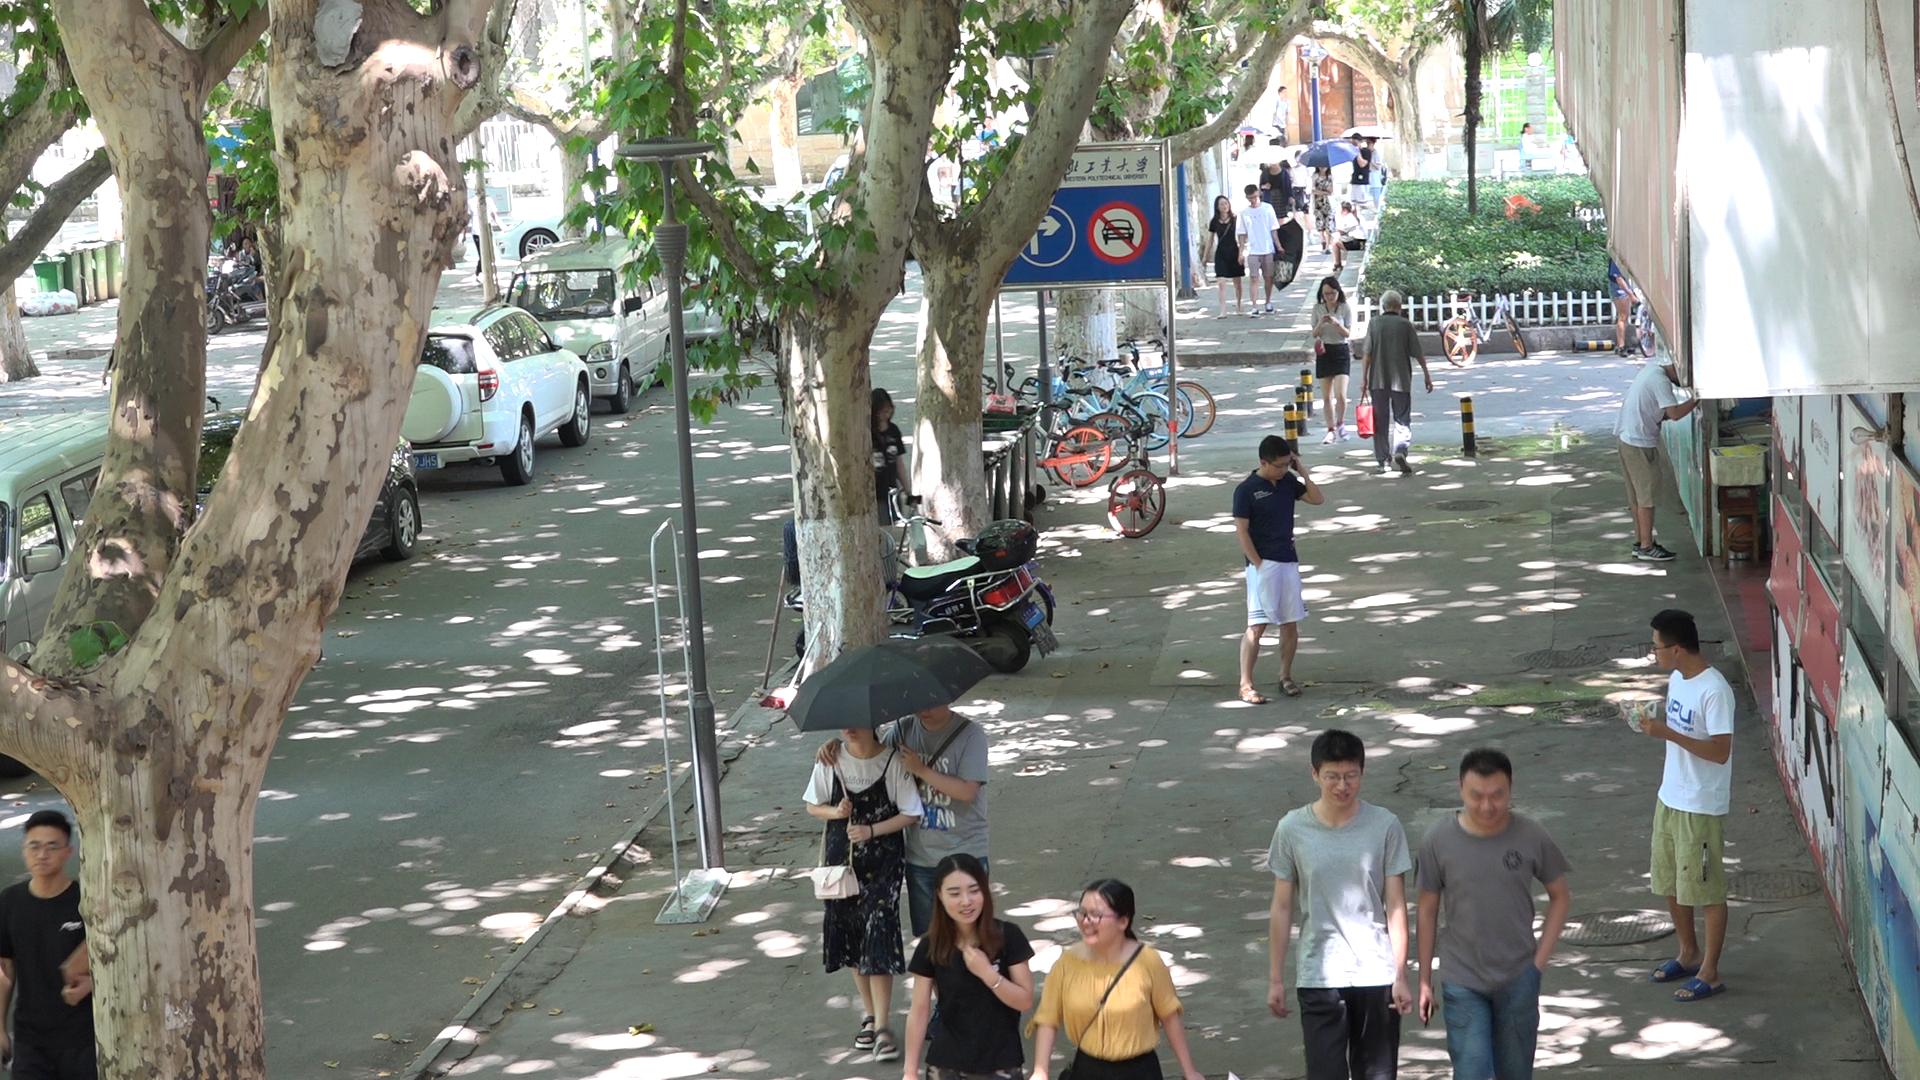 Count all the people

27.